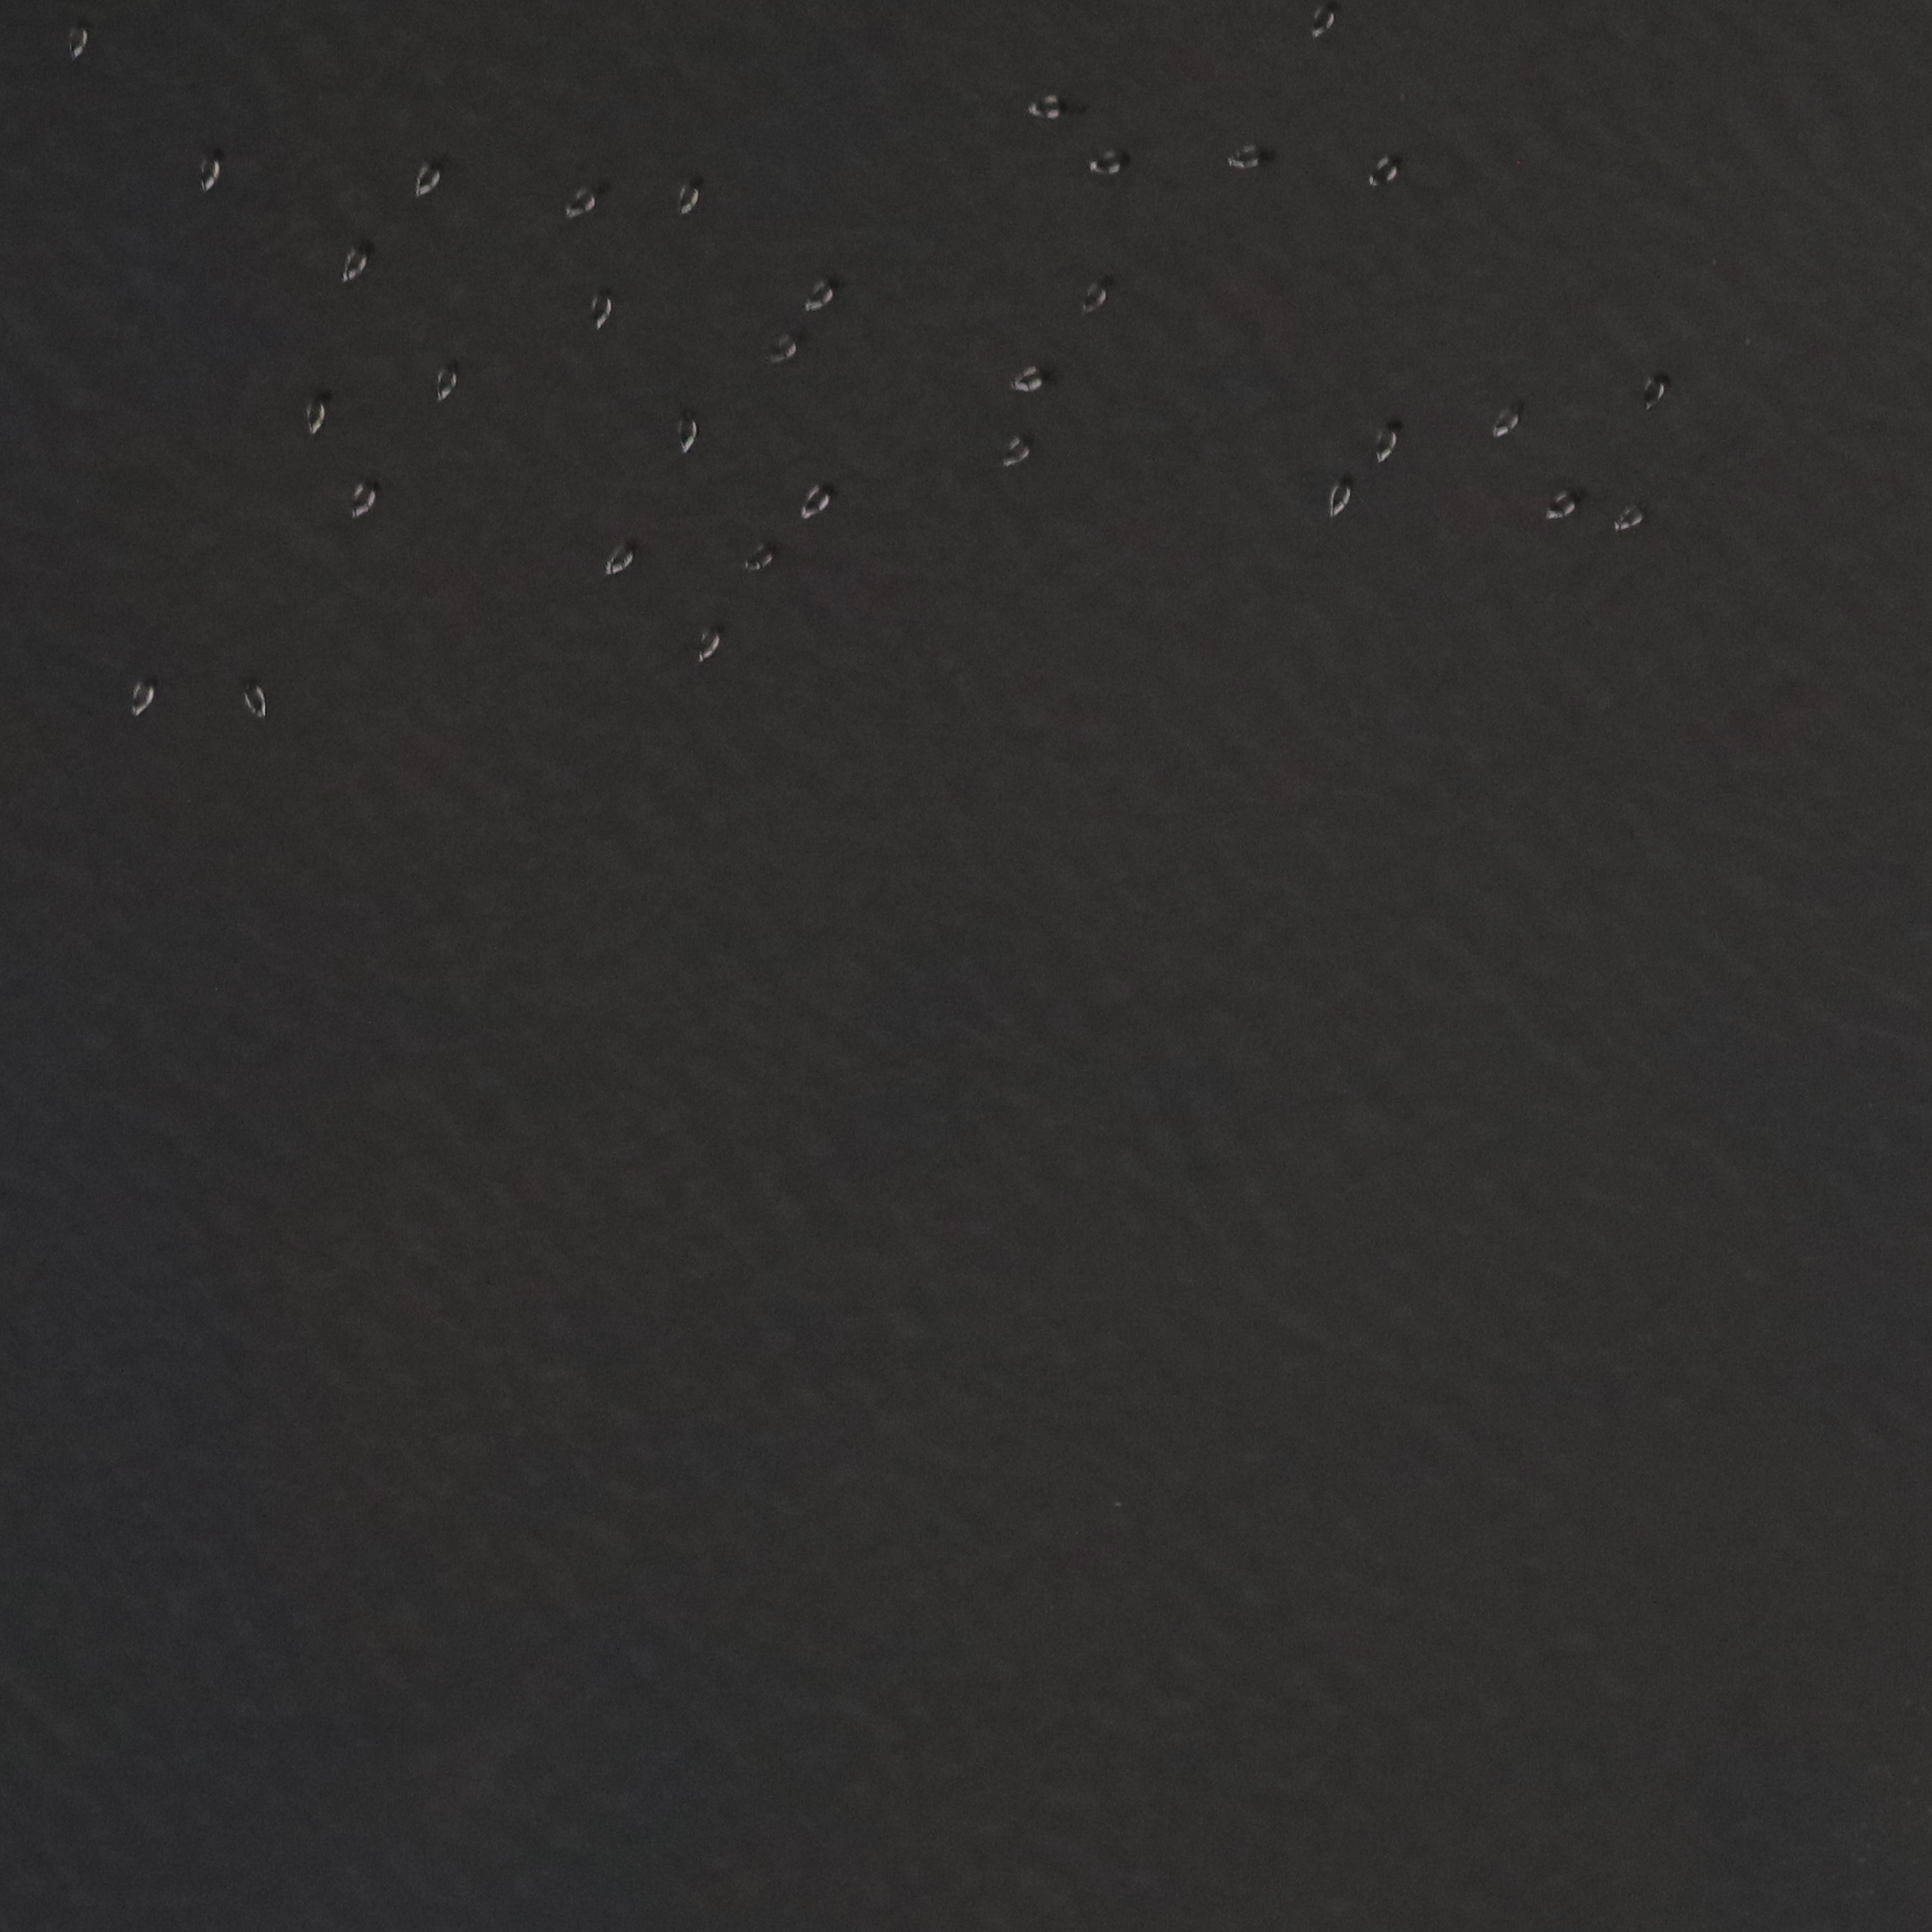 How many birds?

33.